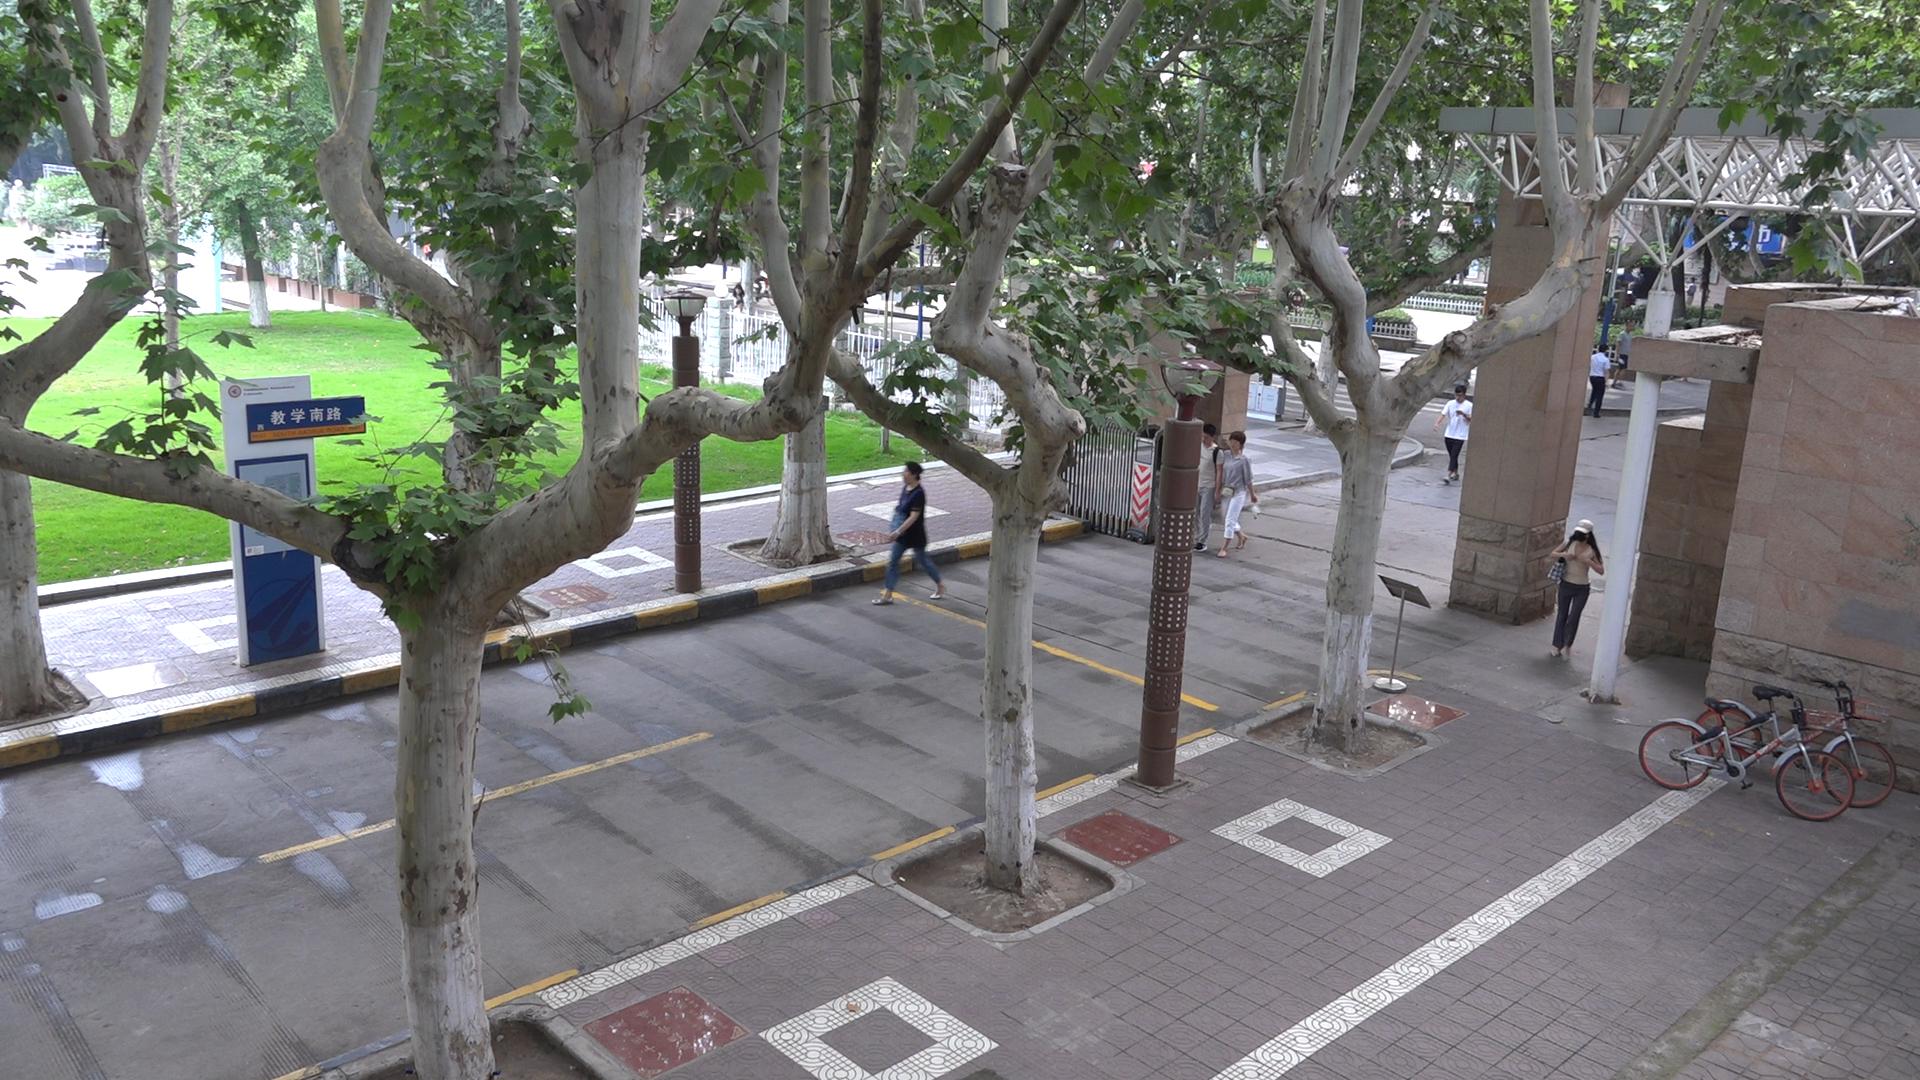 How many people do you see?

10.